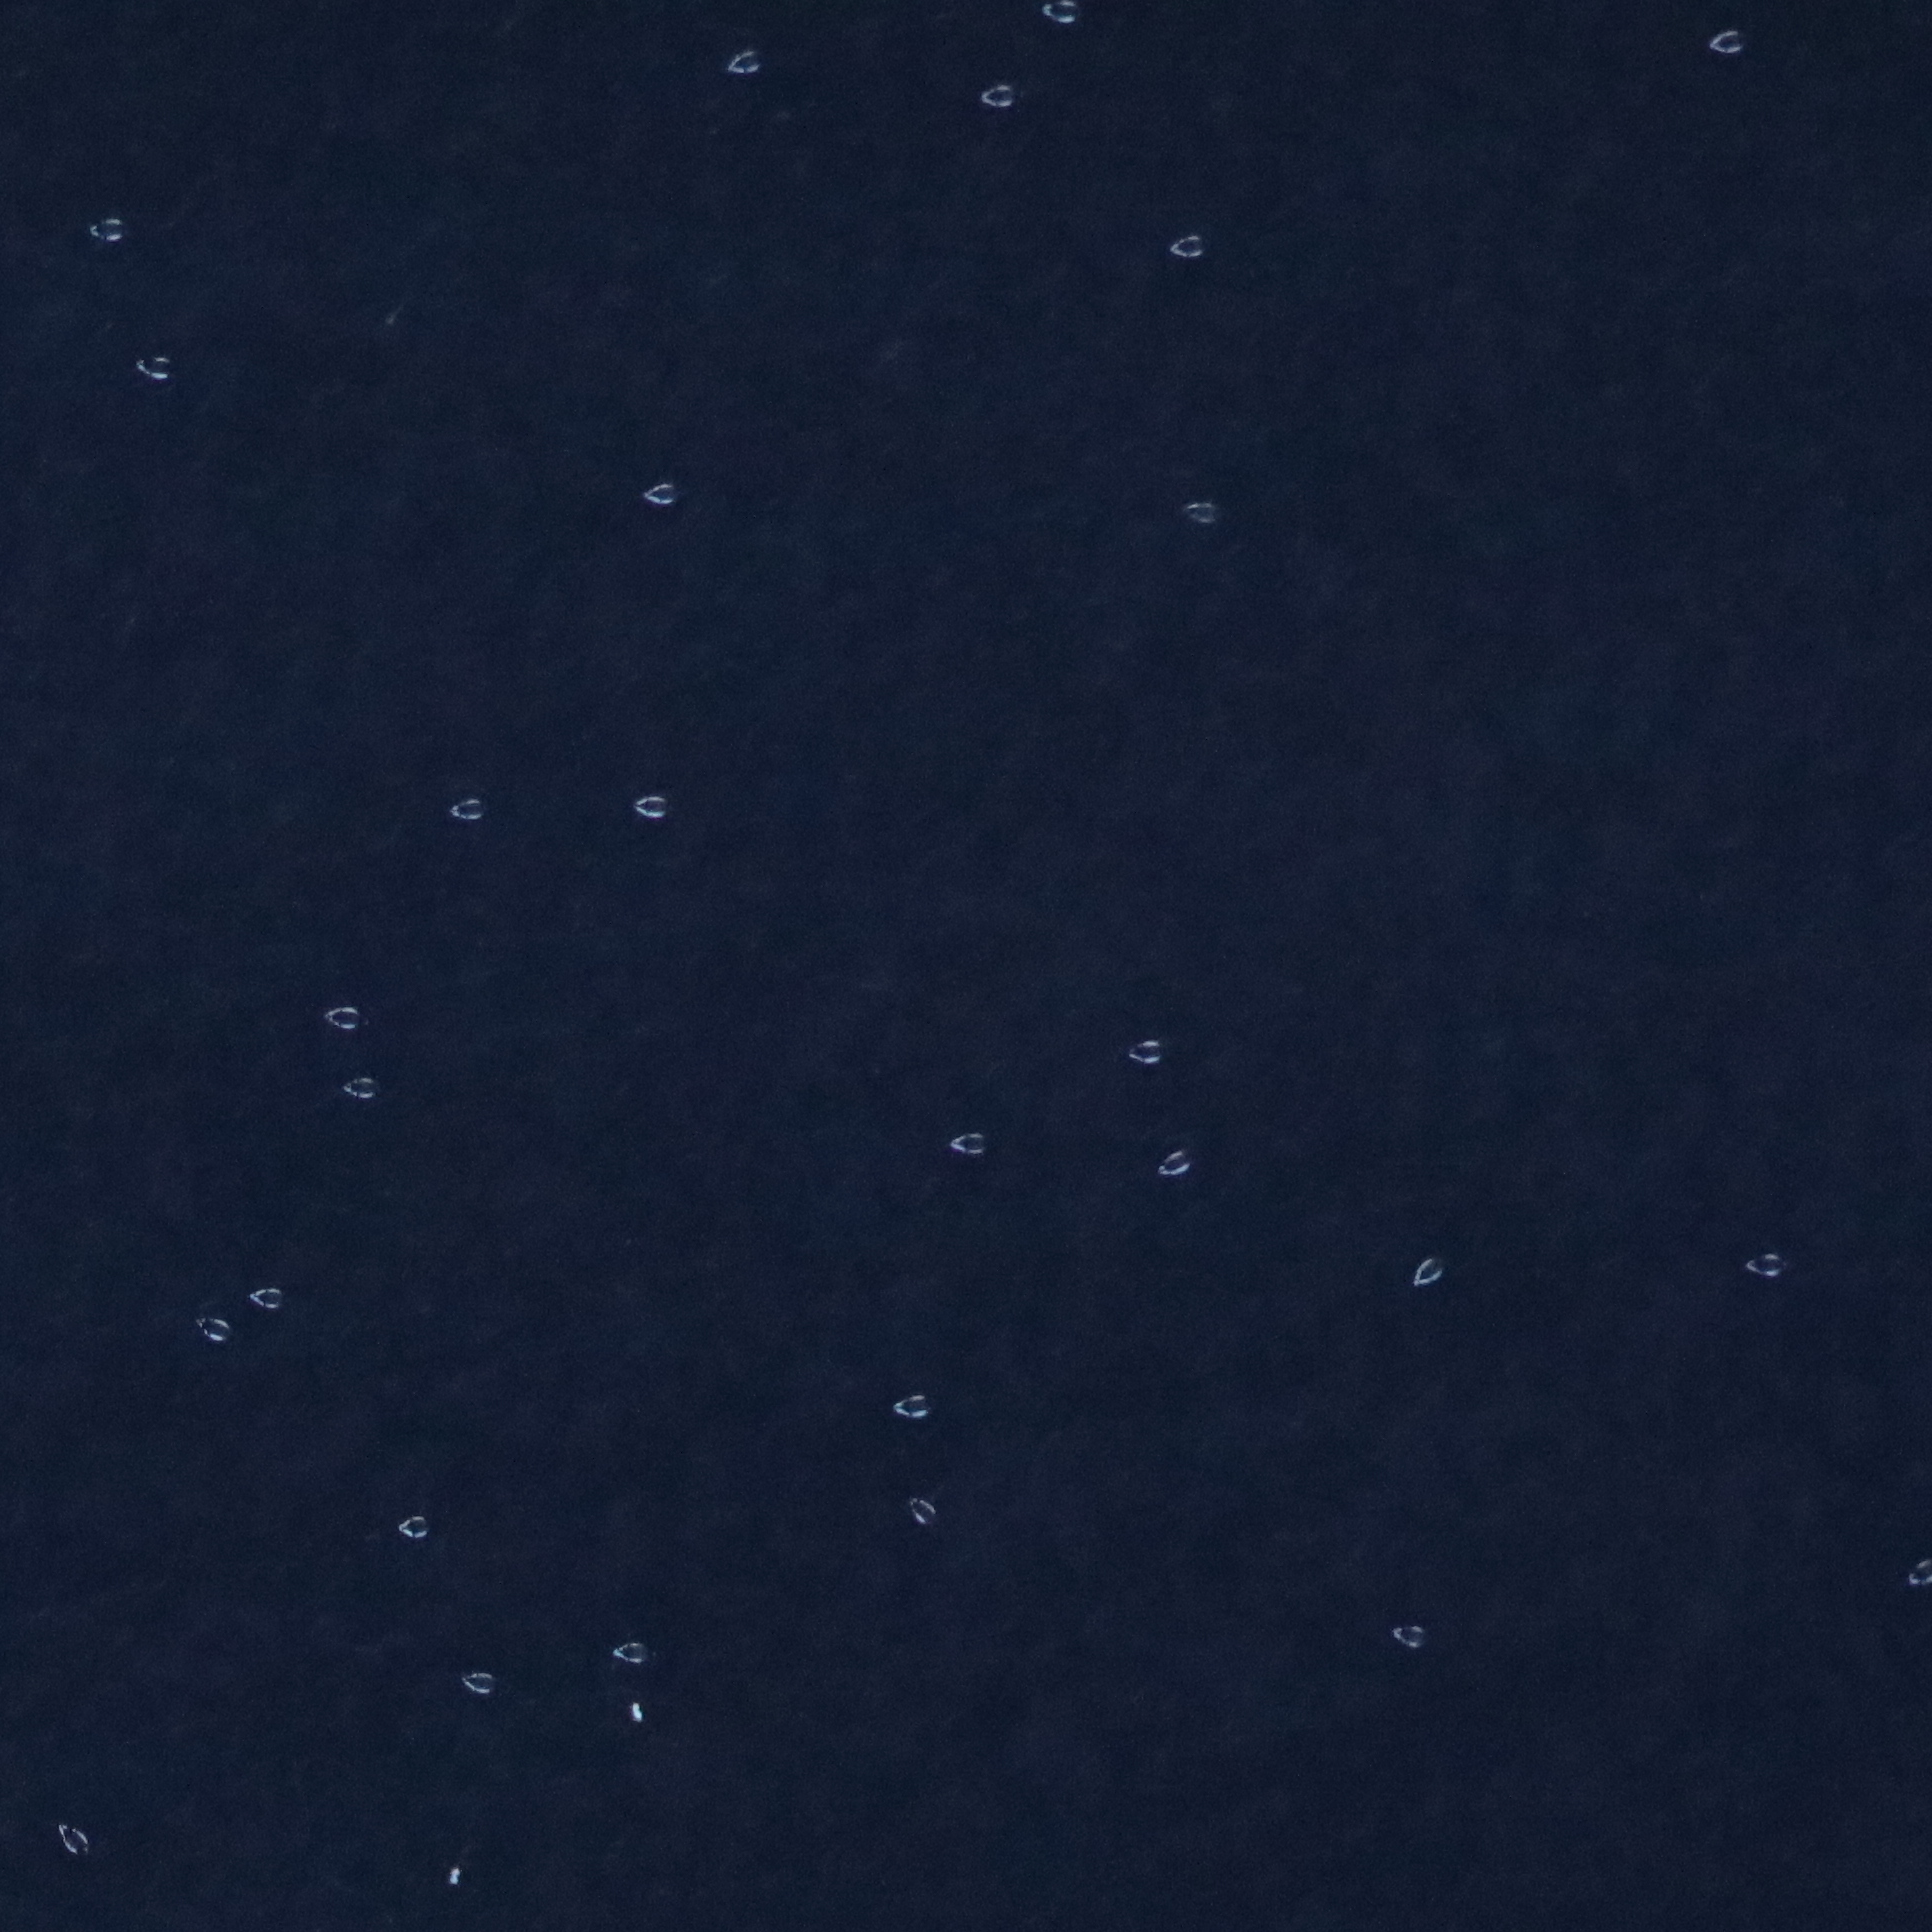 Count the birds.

28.